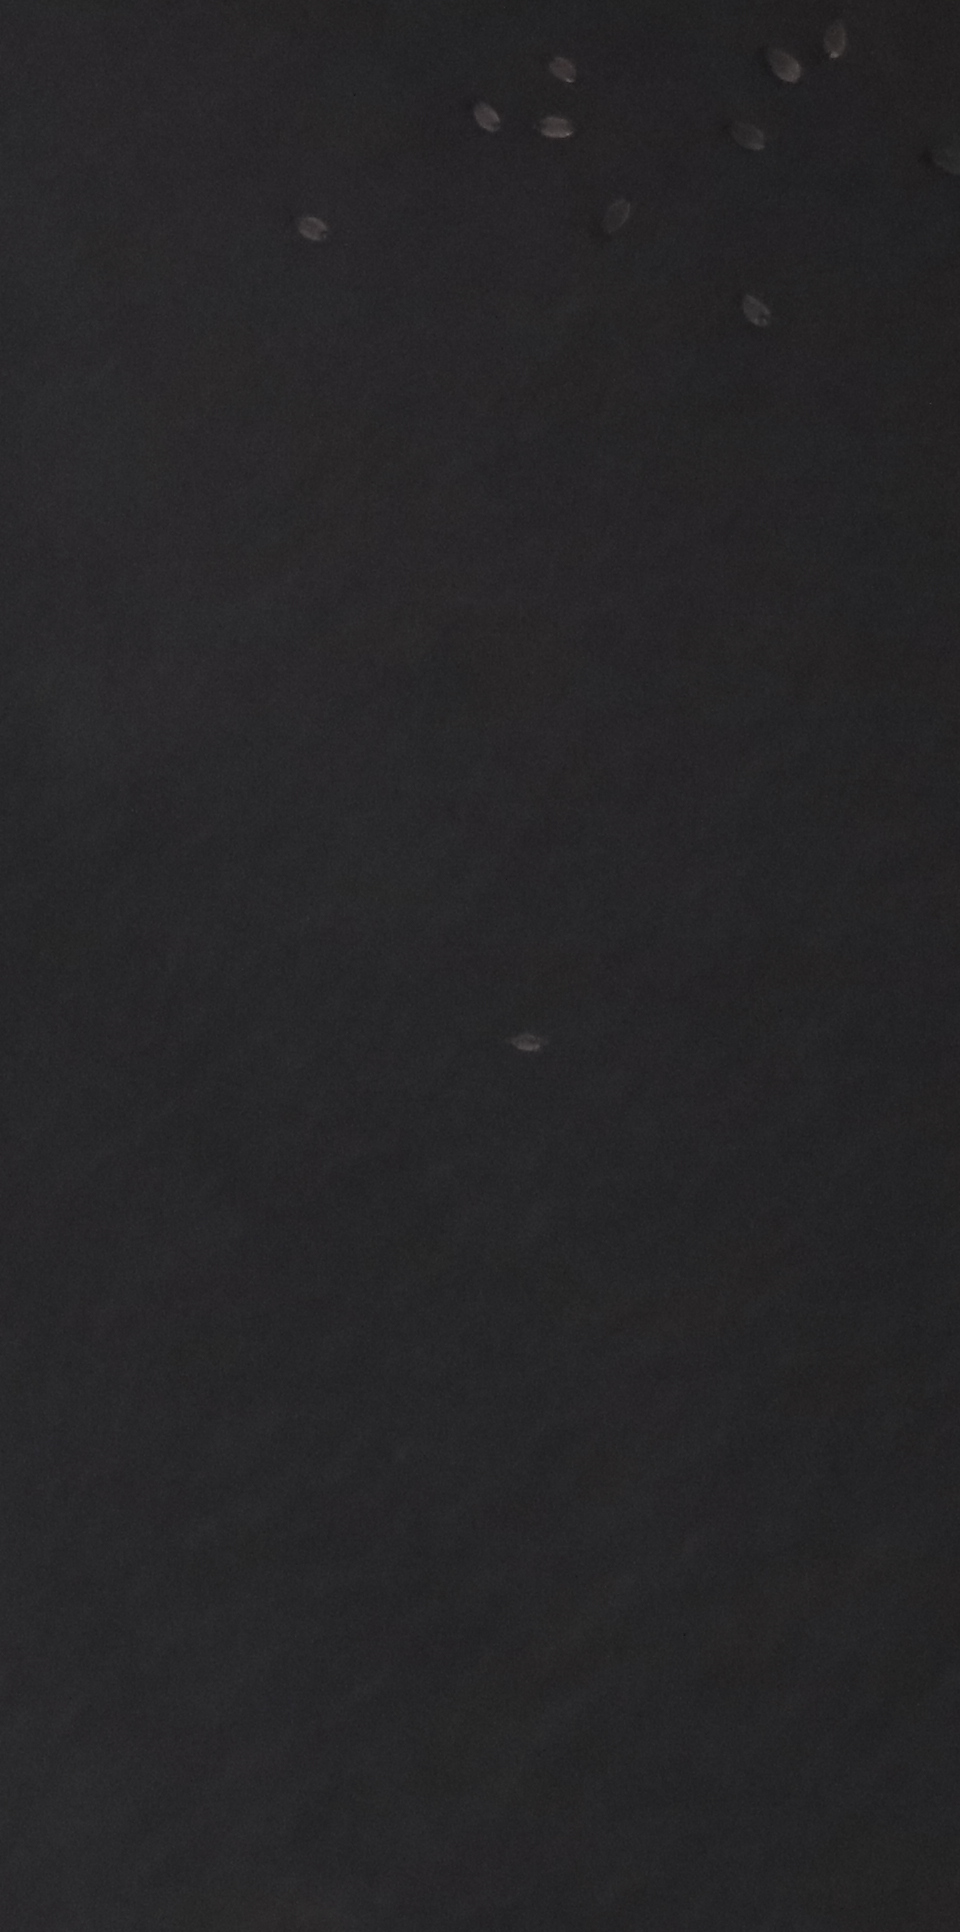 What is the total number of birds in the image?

10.